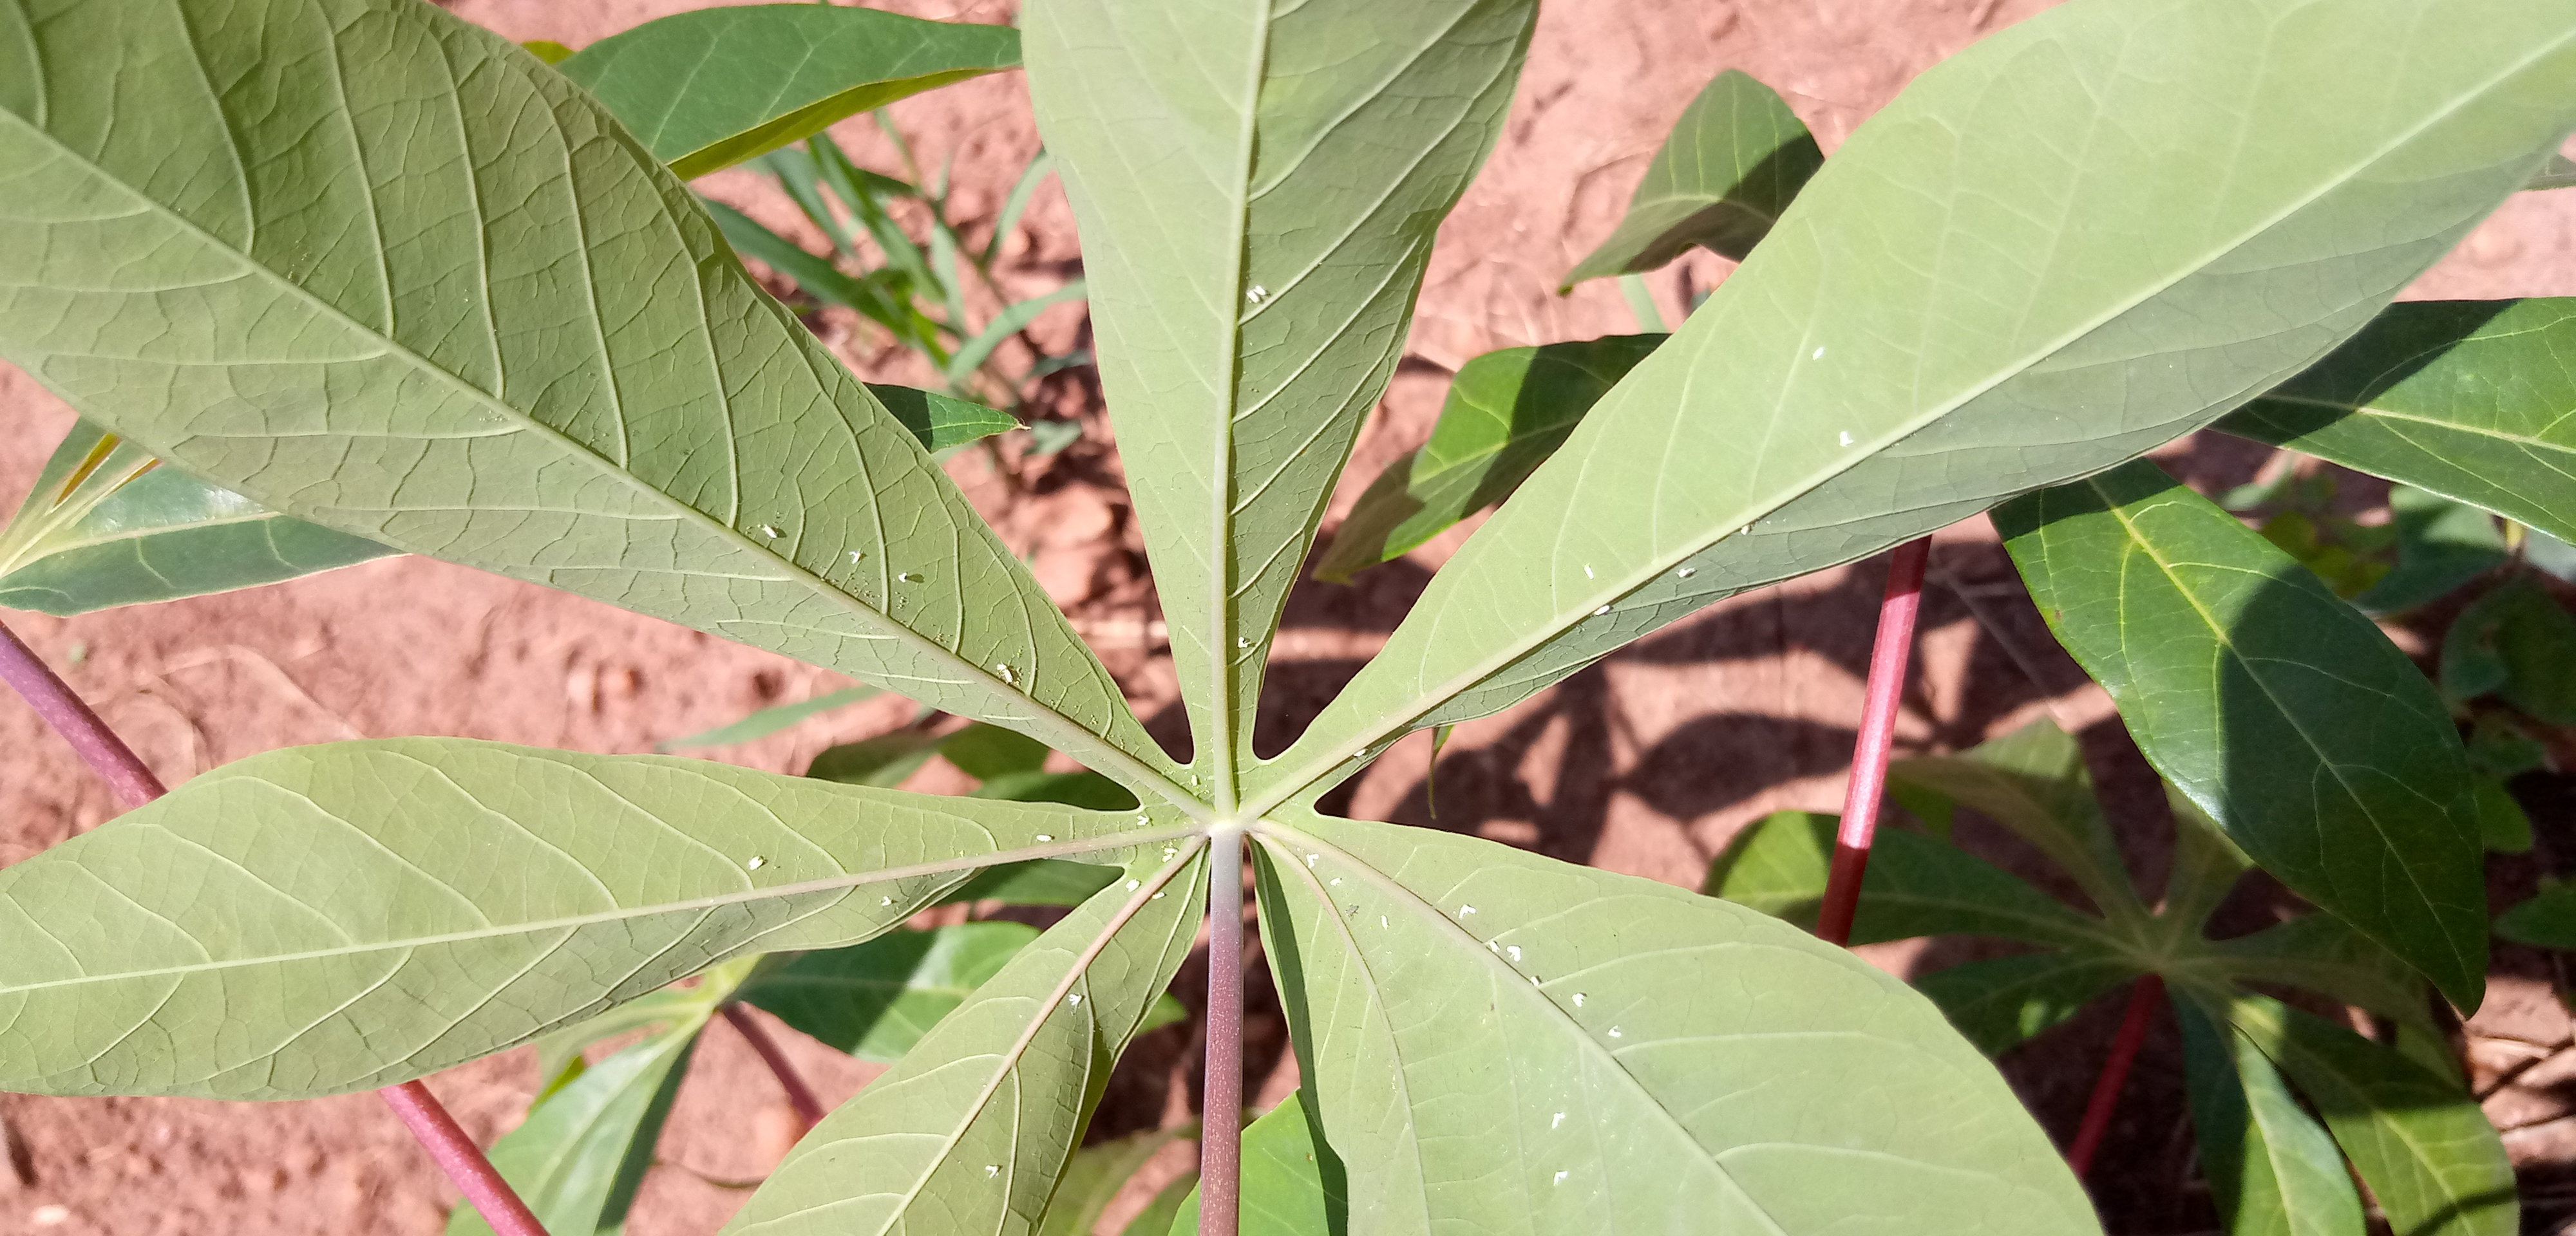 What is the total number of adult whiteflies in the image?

35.